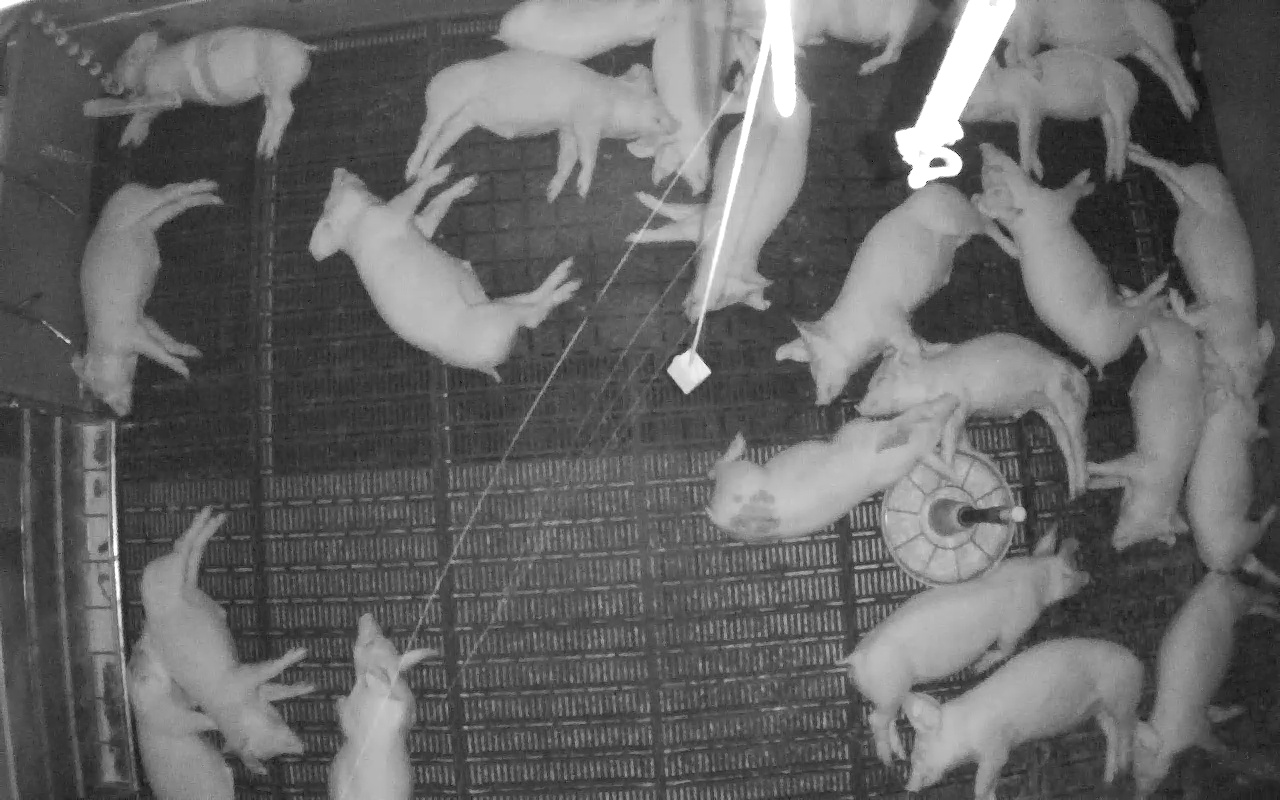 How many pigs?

23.